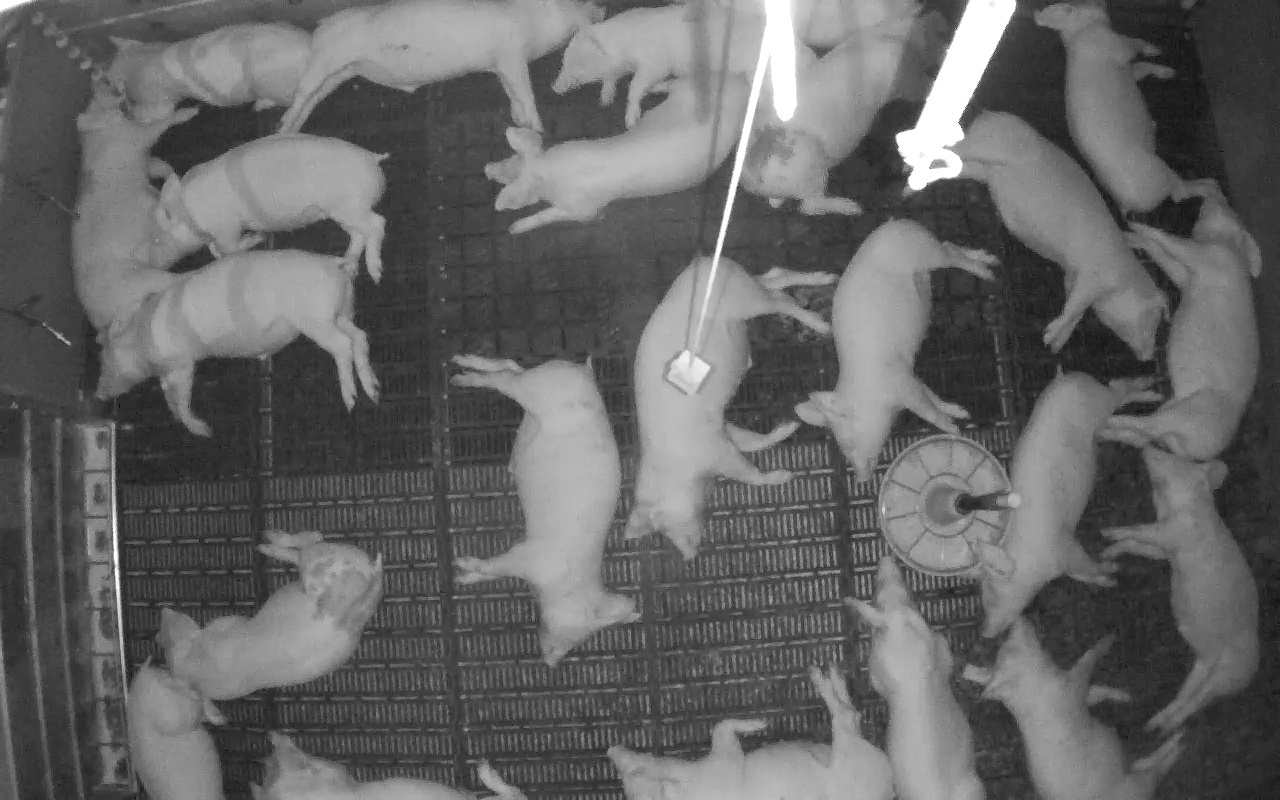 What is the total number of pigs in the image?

23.